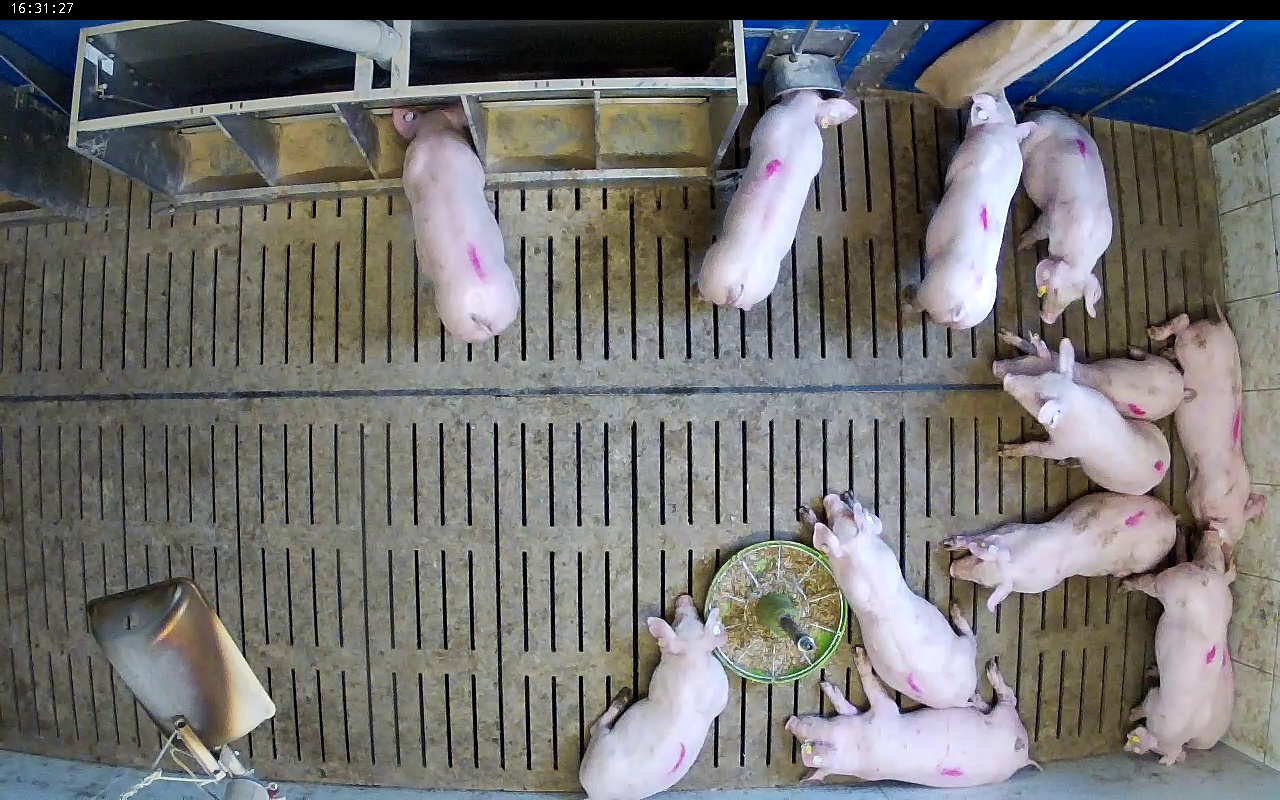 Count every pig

13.